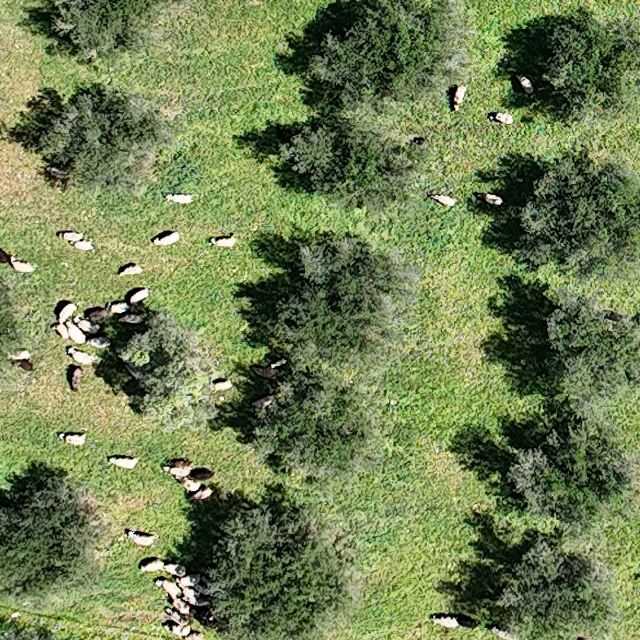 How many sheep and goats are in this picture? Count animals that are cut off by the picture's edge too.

52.